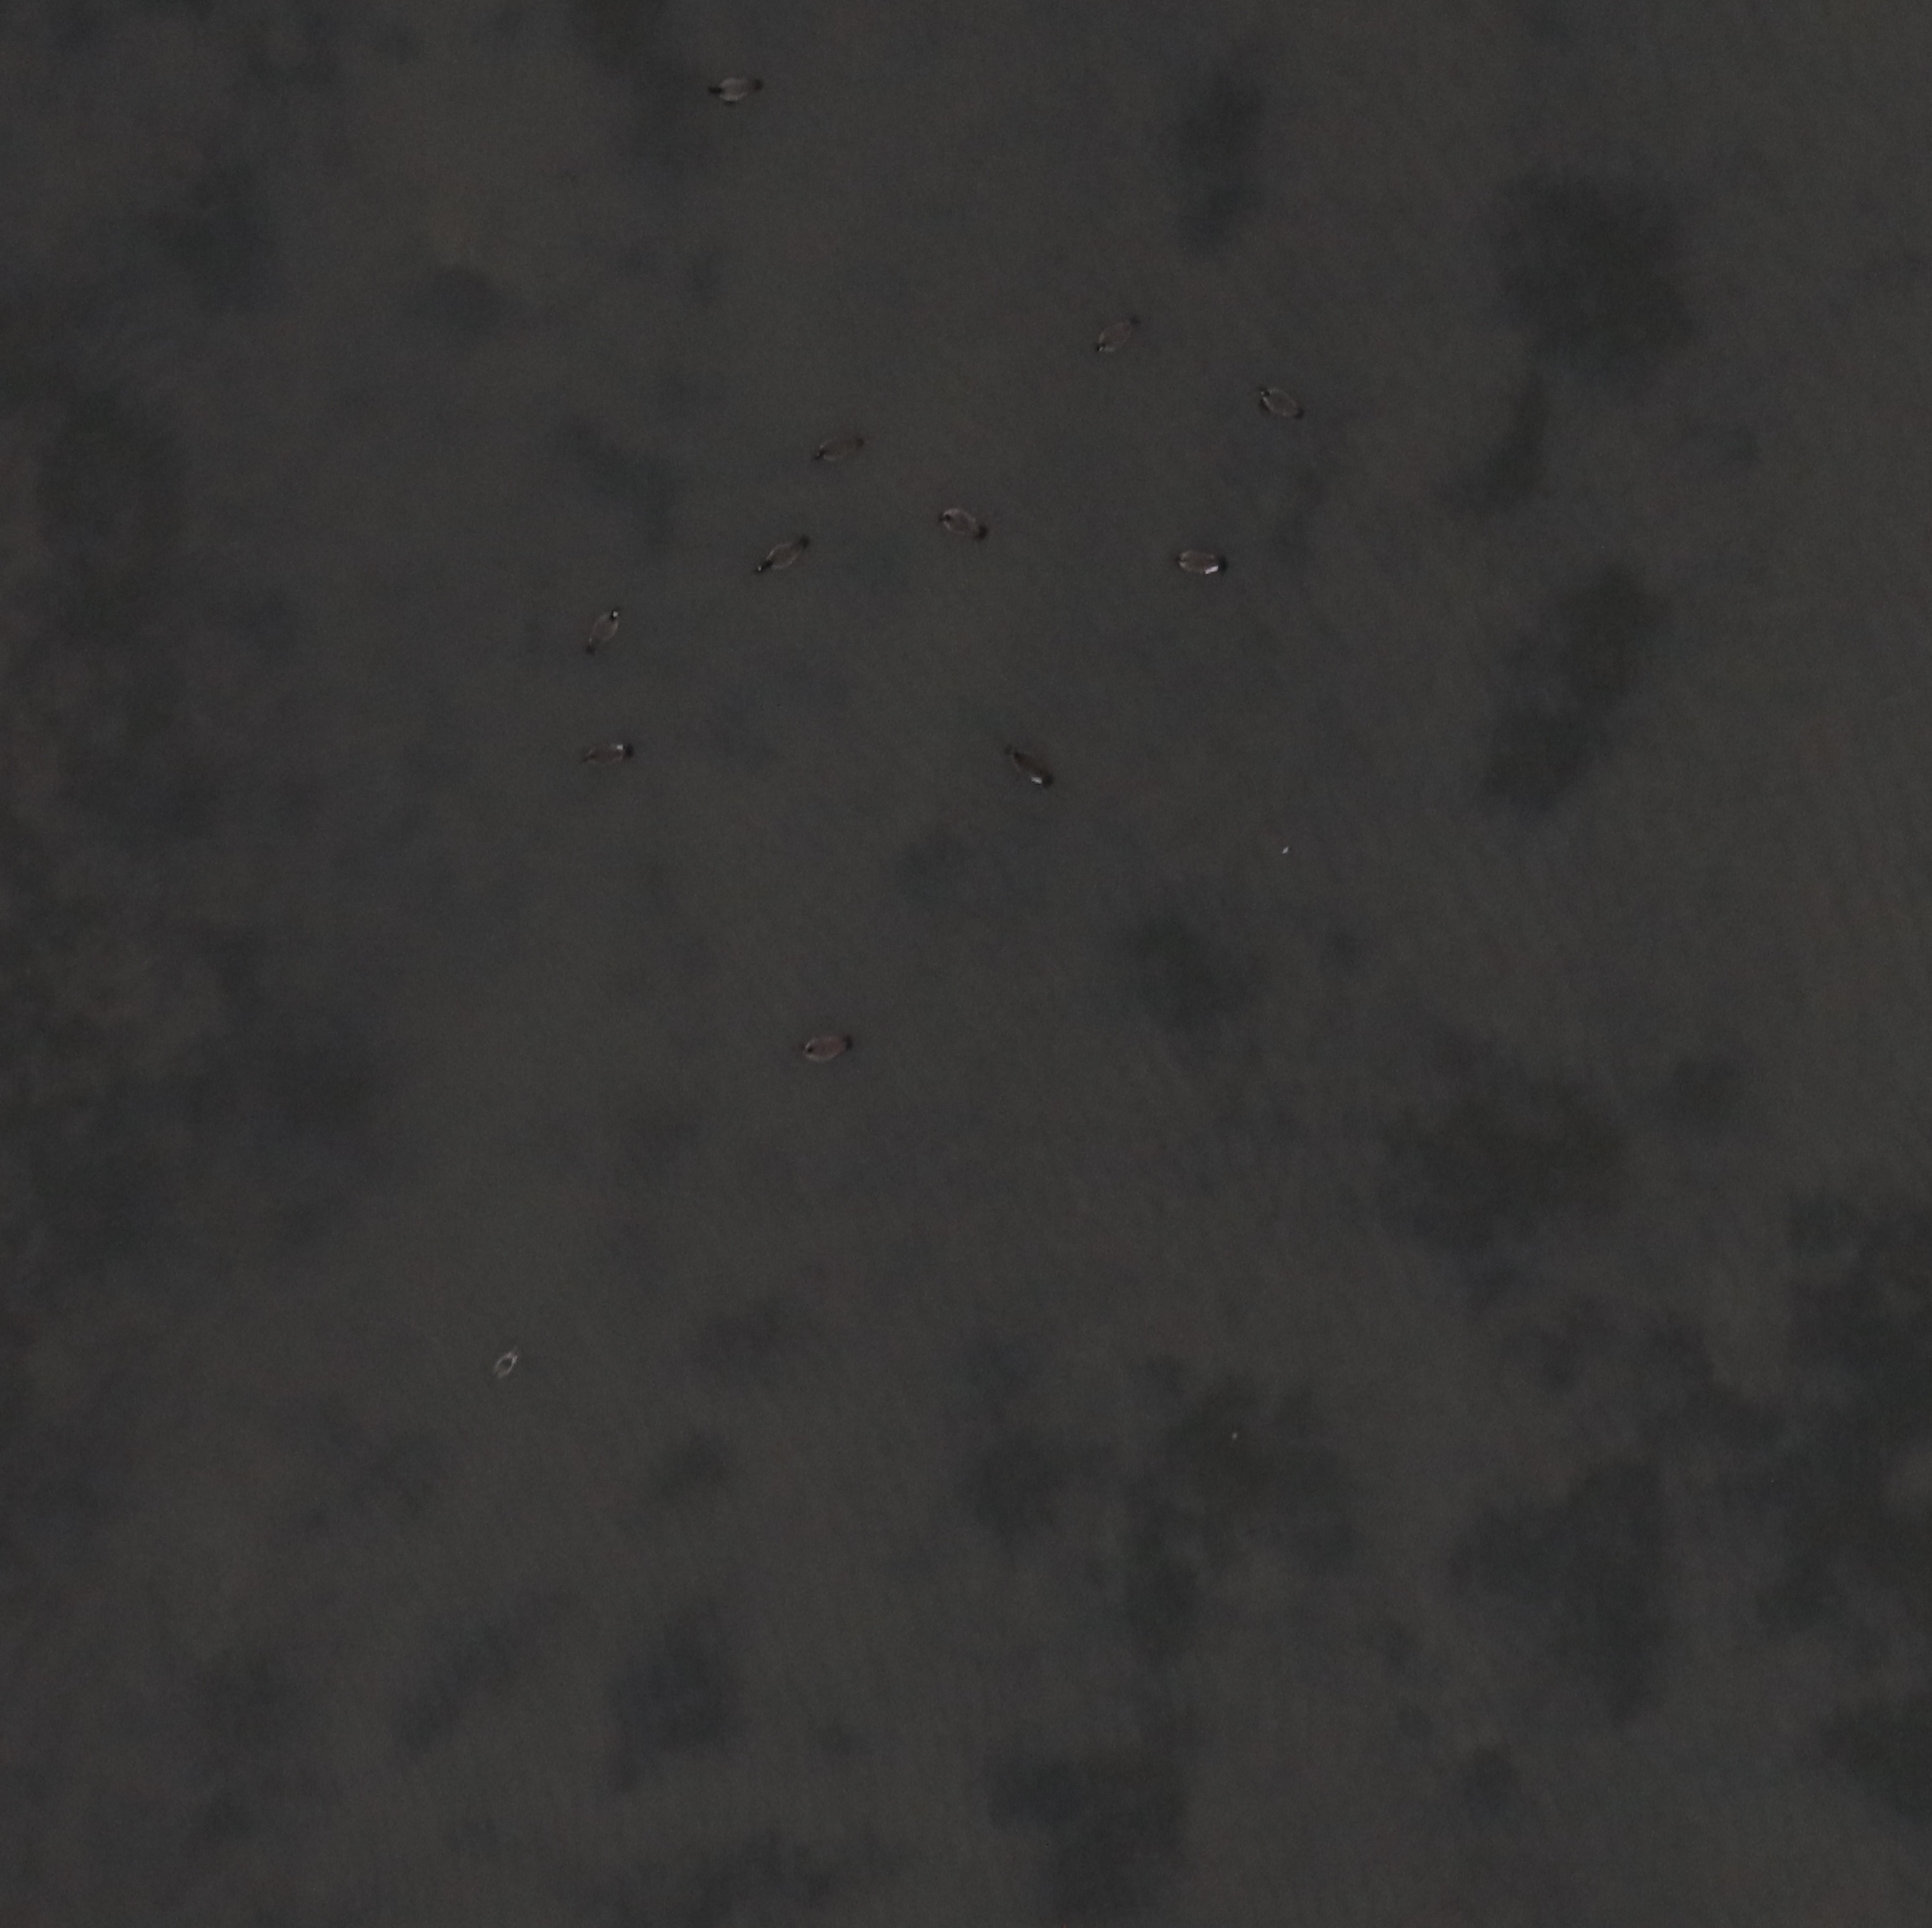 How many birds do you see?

12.